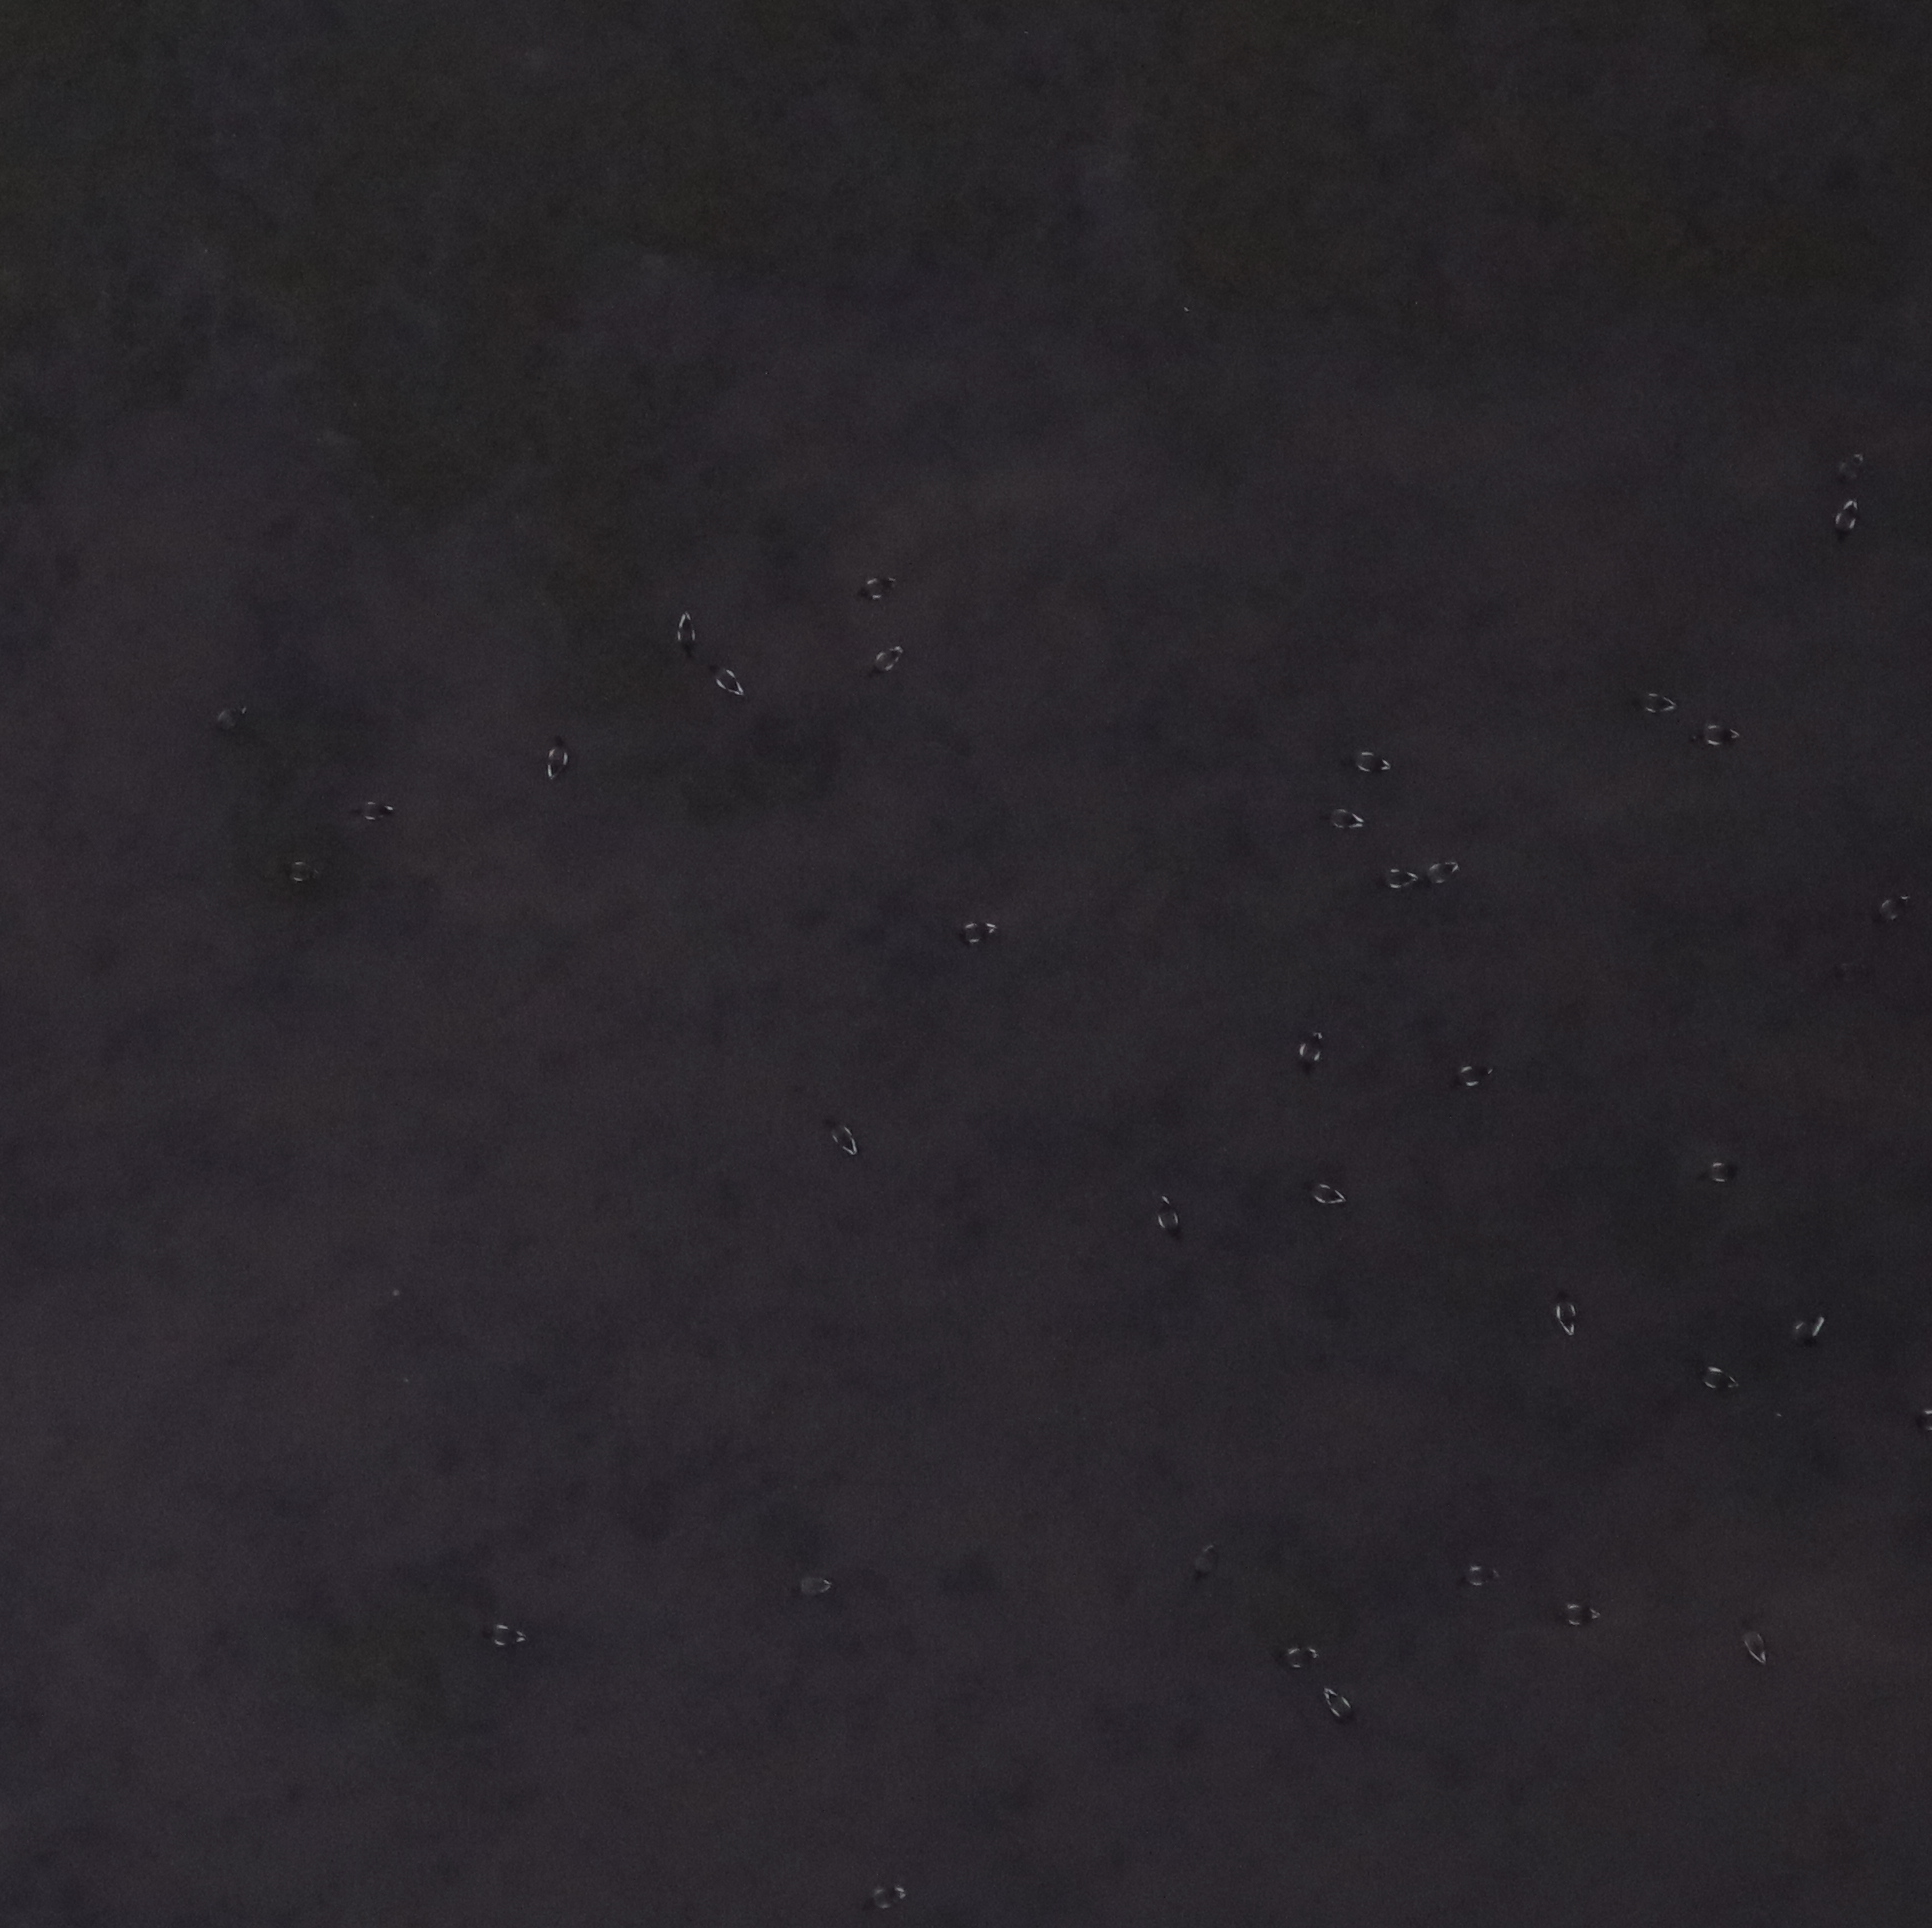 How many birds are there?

36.